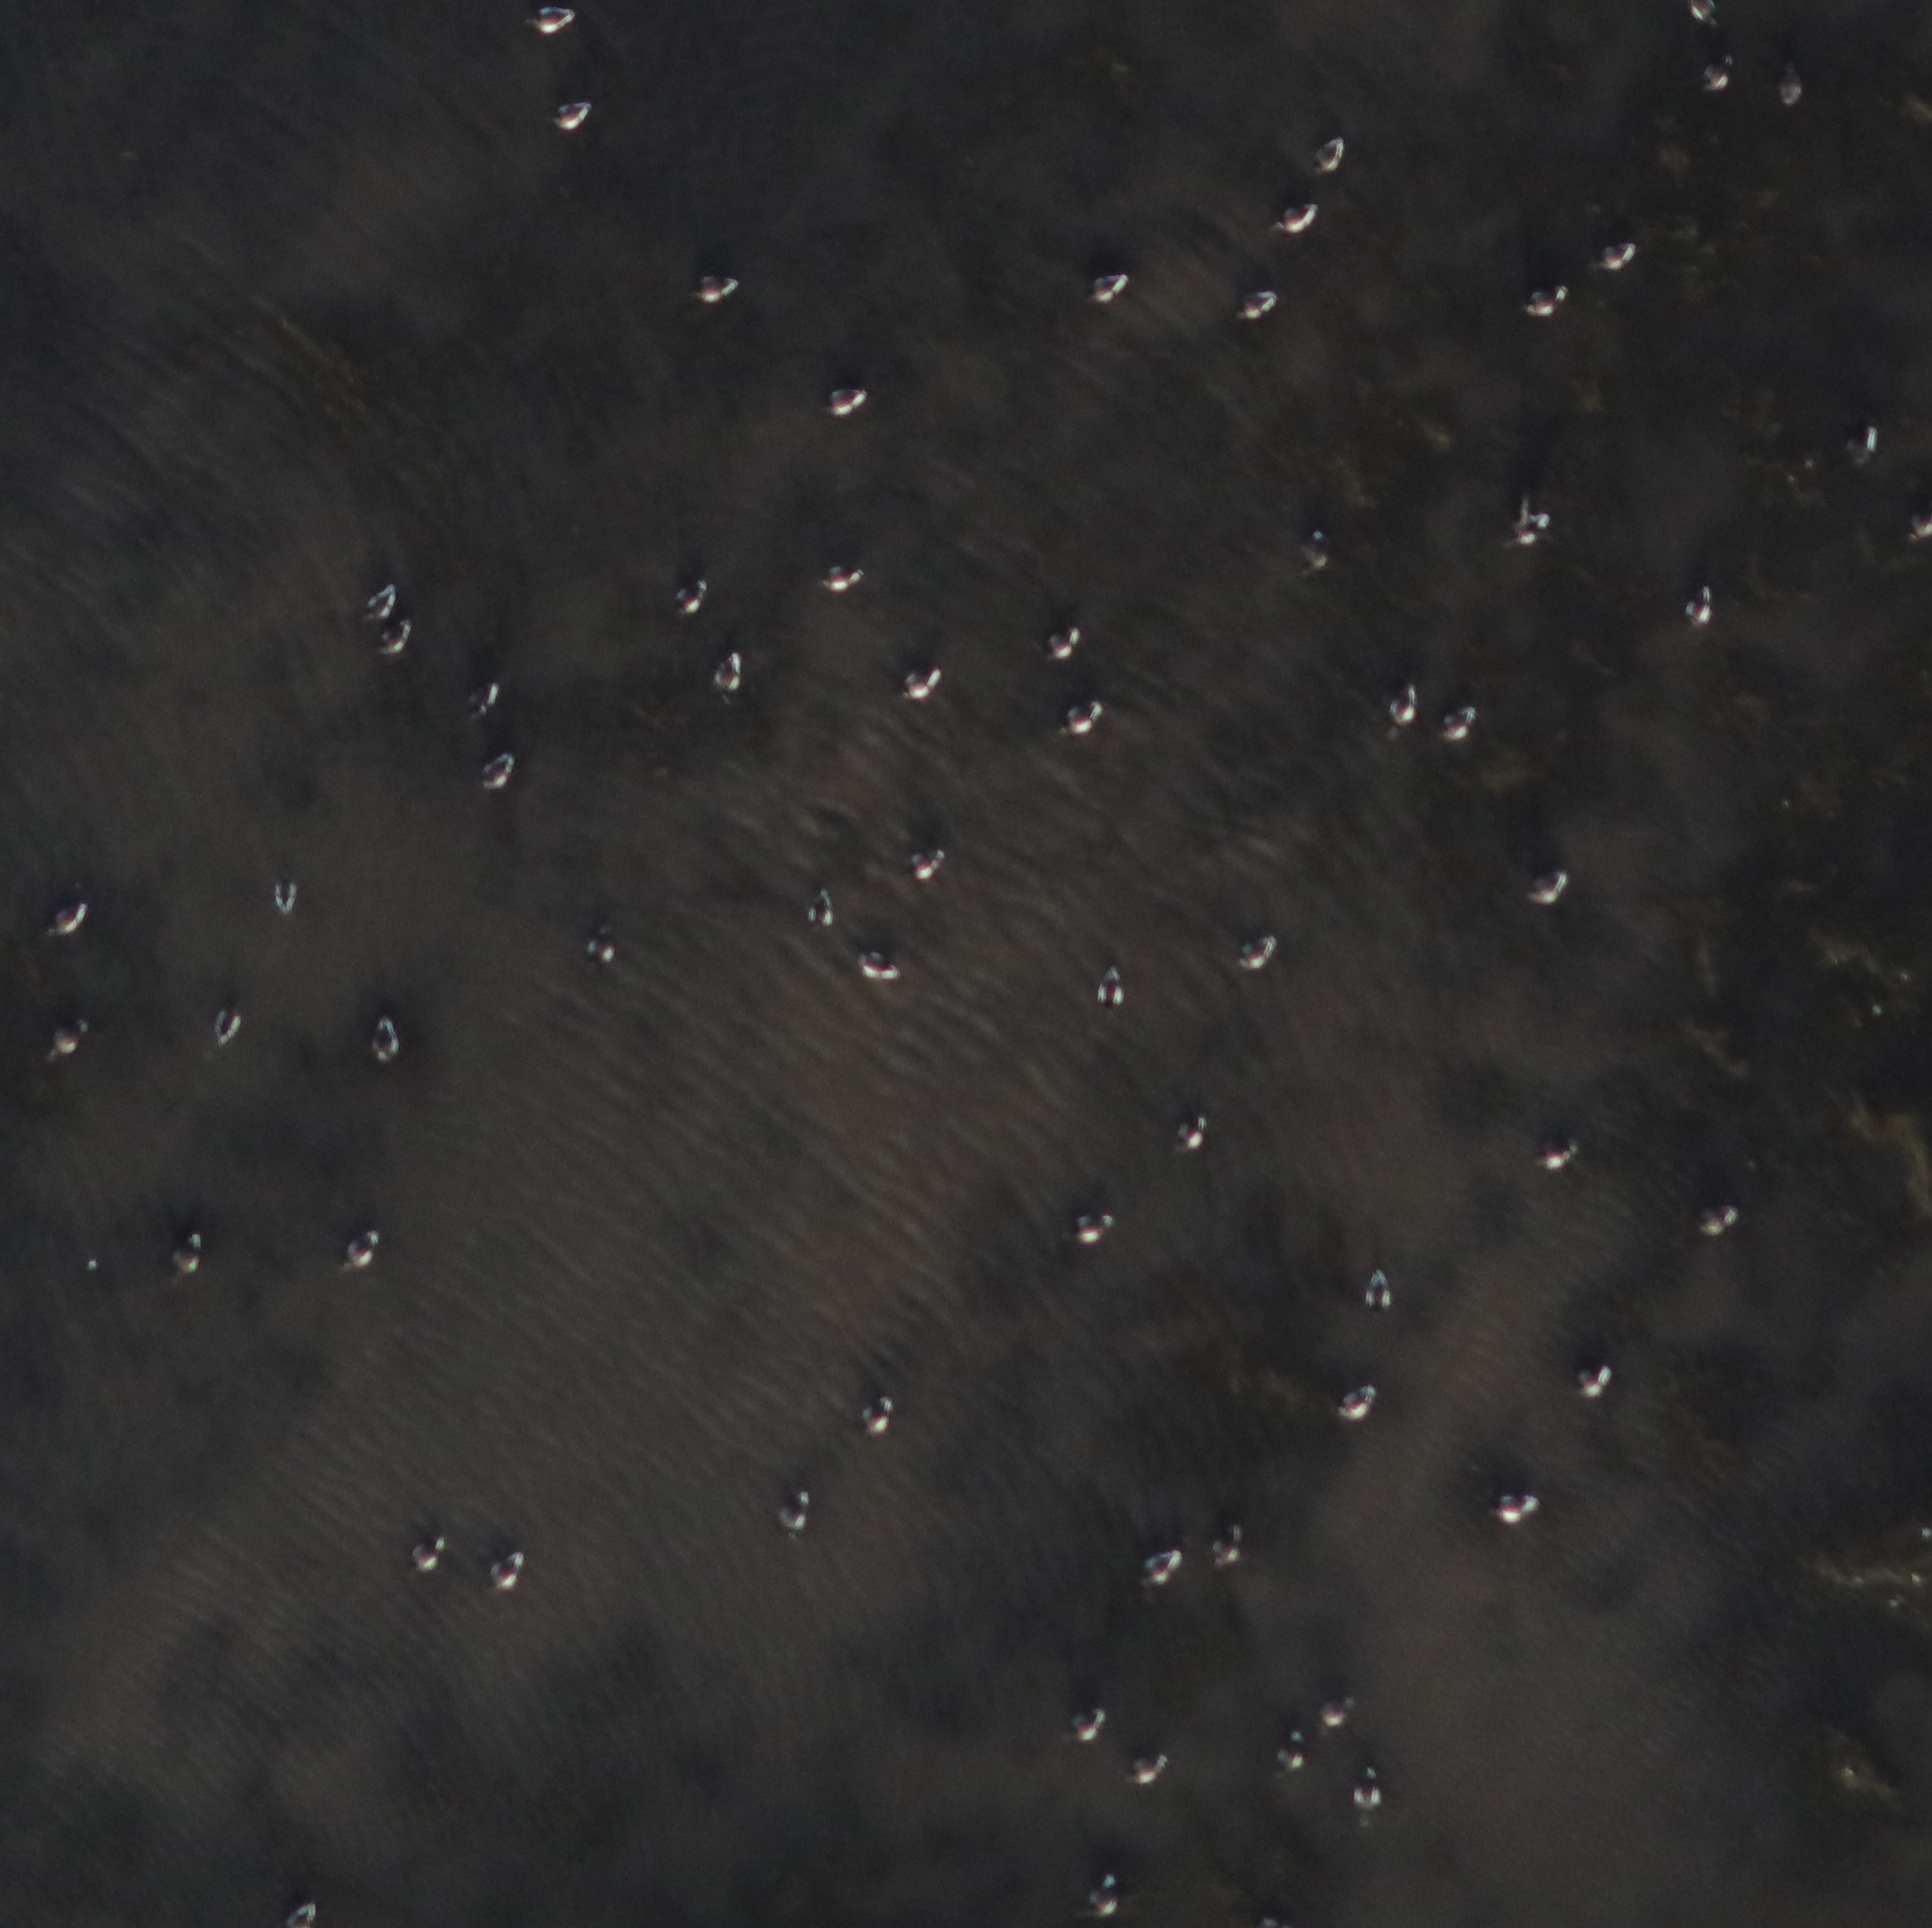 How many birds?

64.